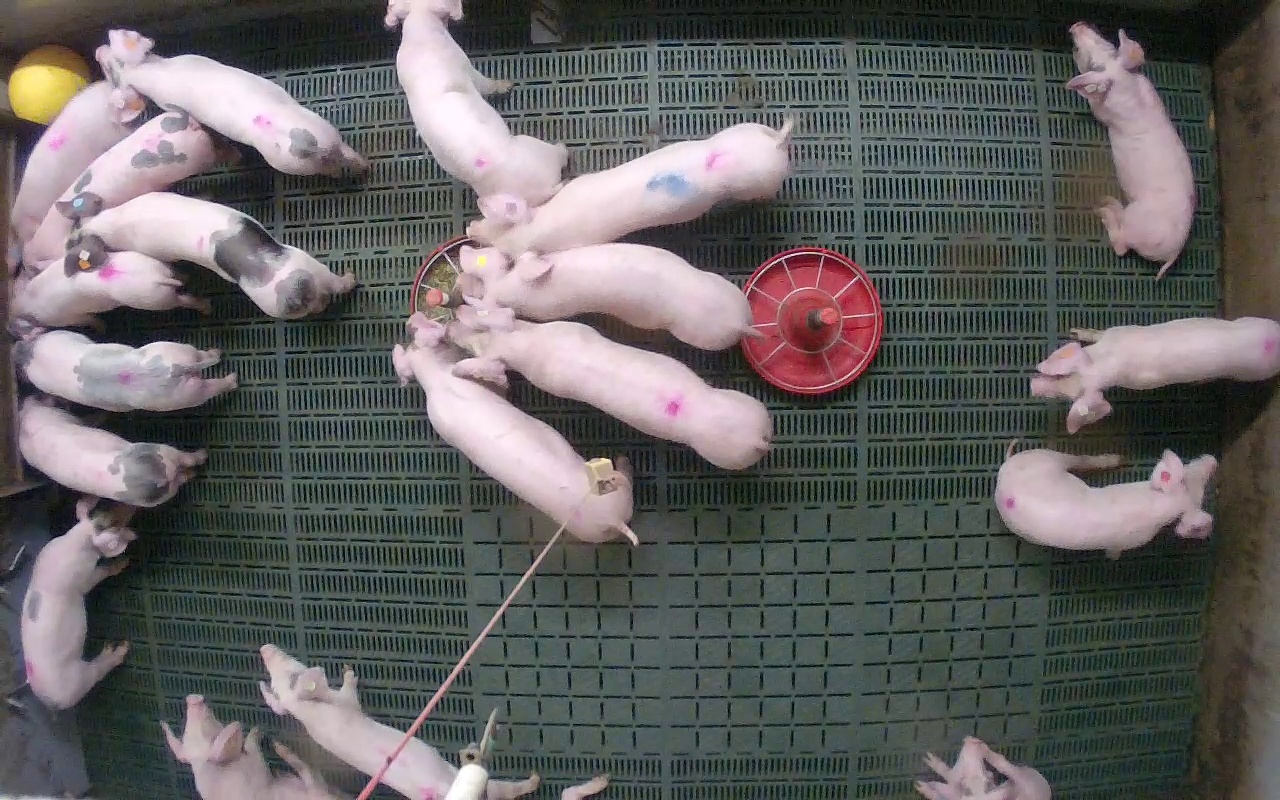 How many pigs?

19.